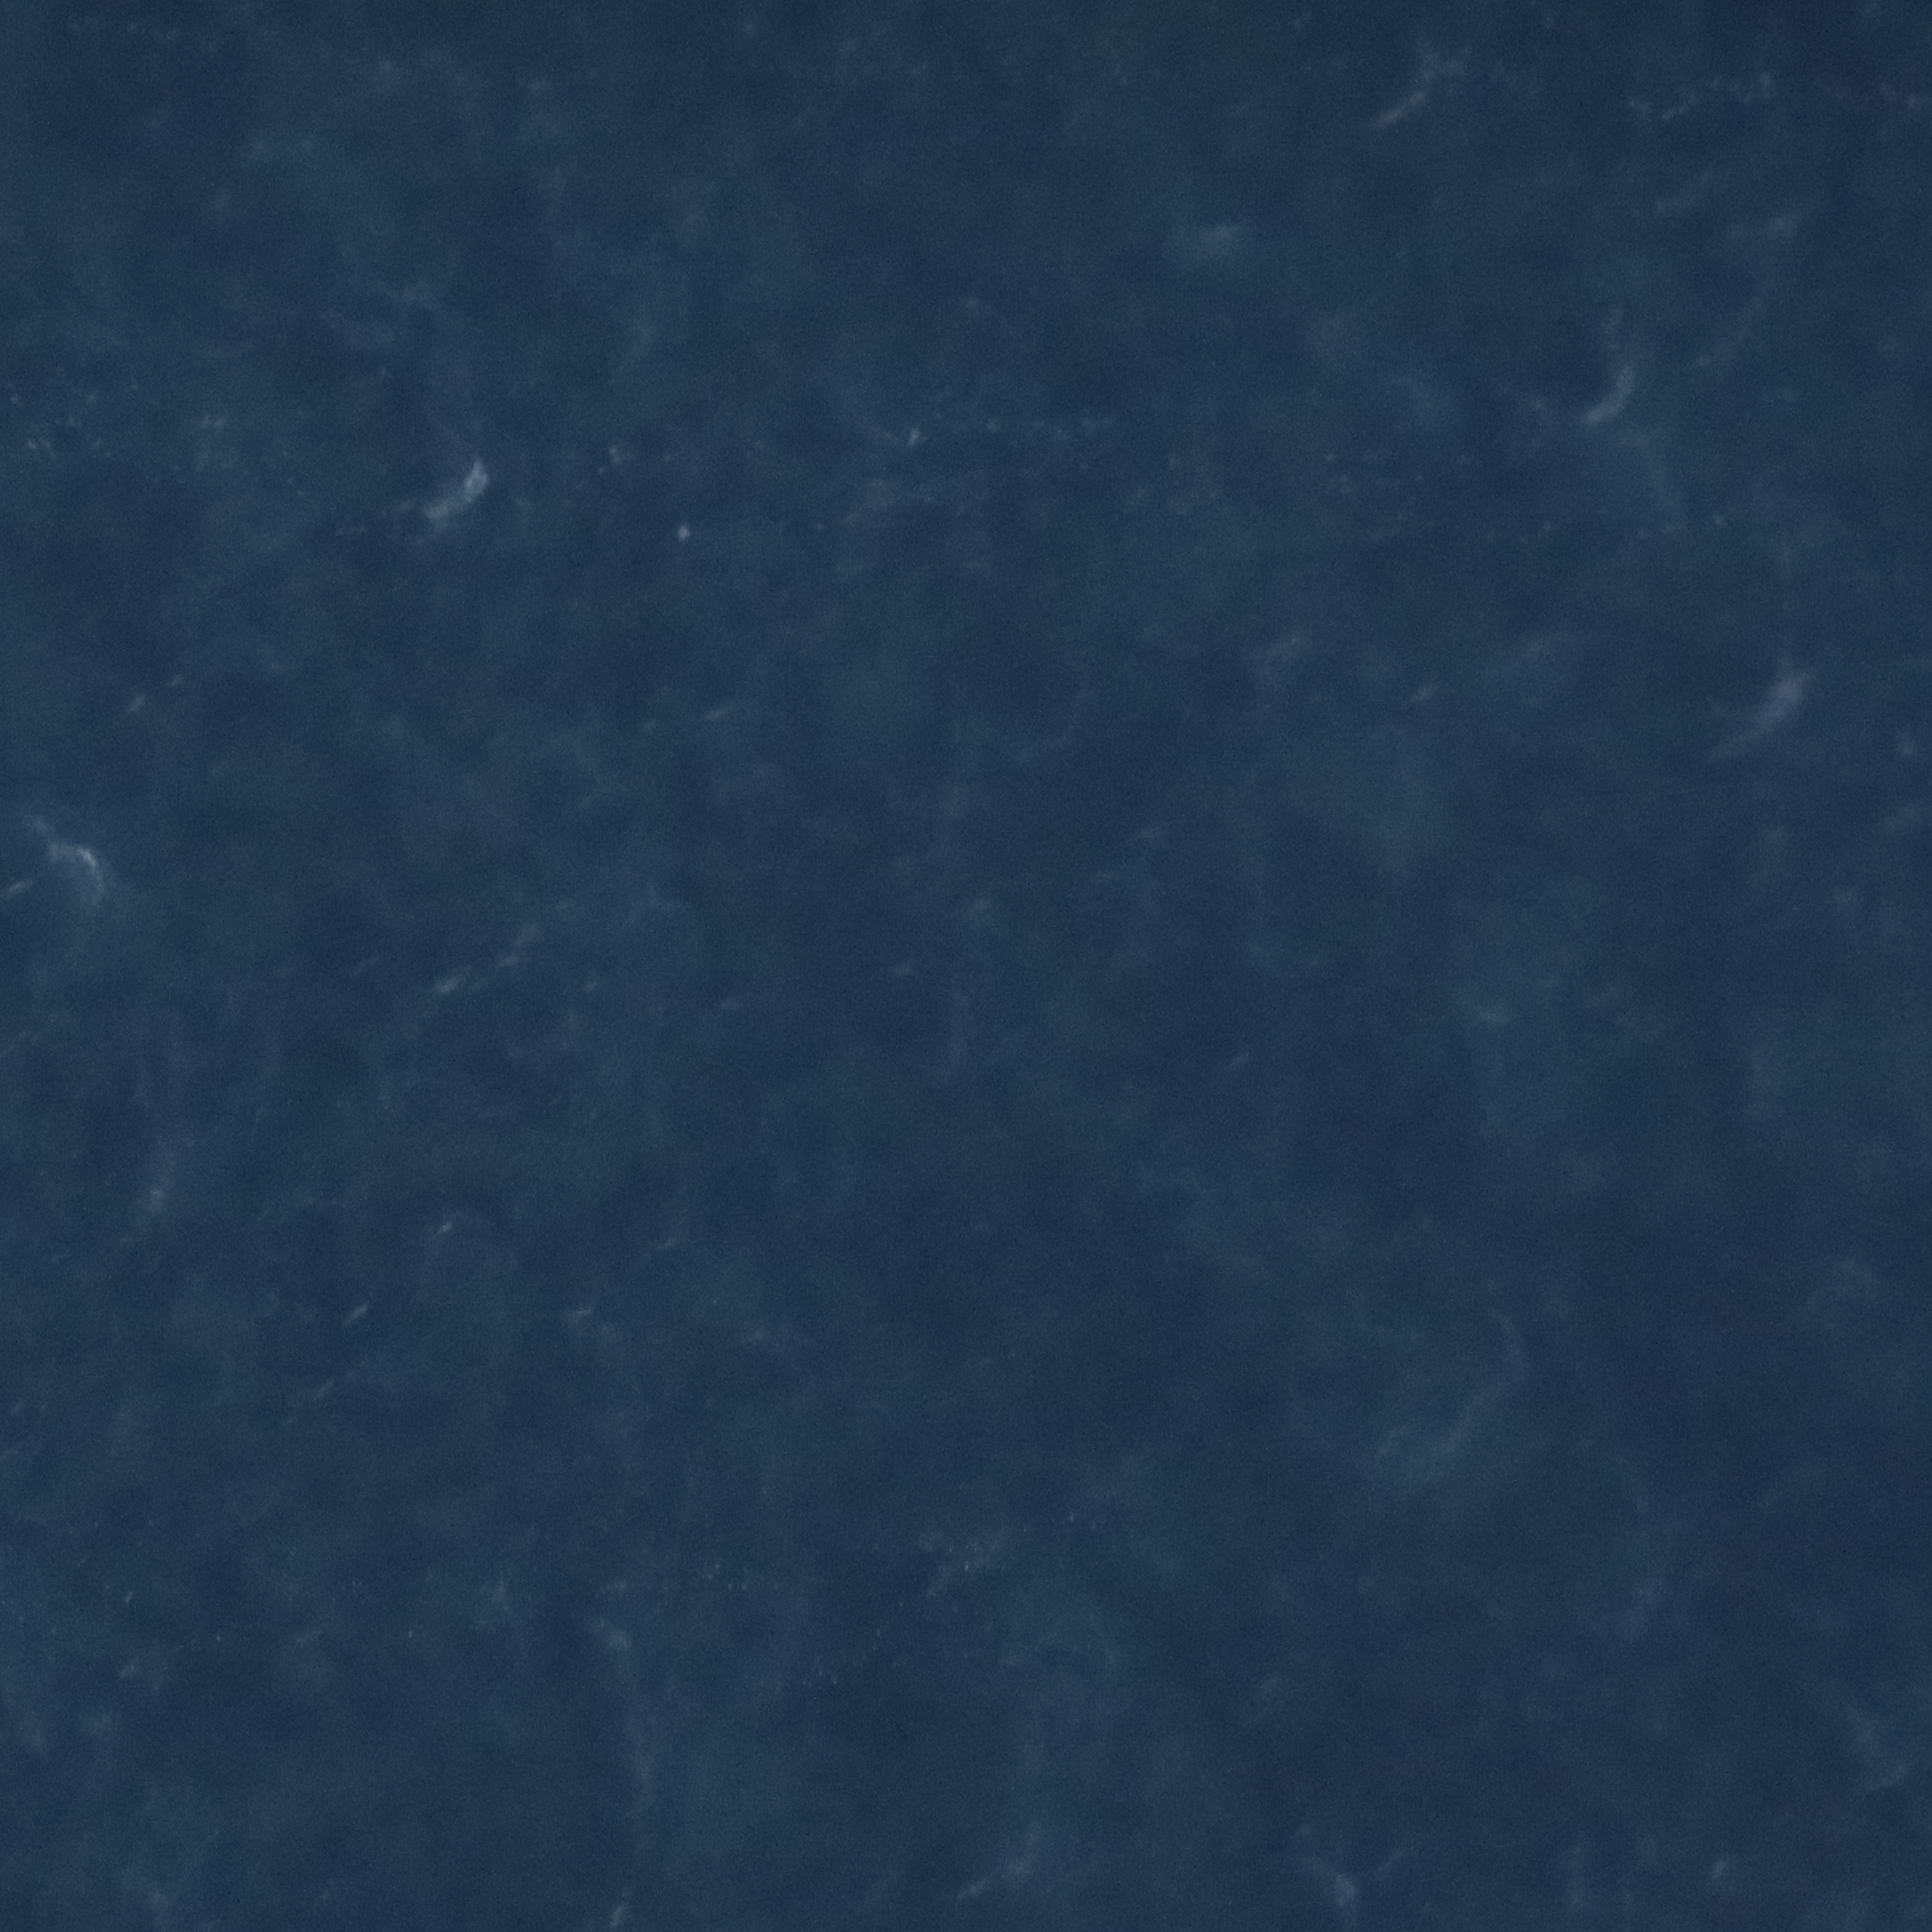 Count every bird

0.